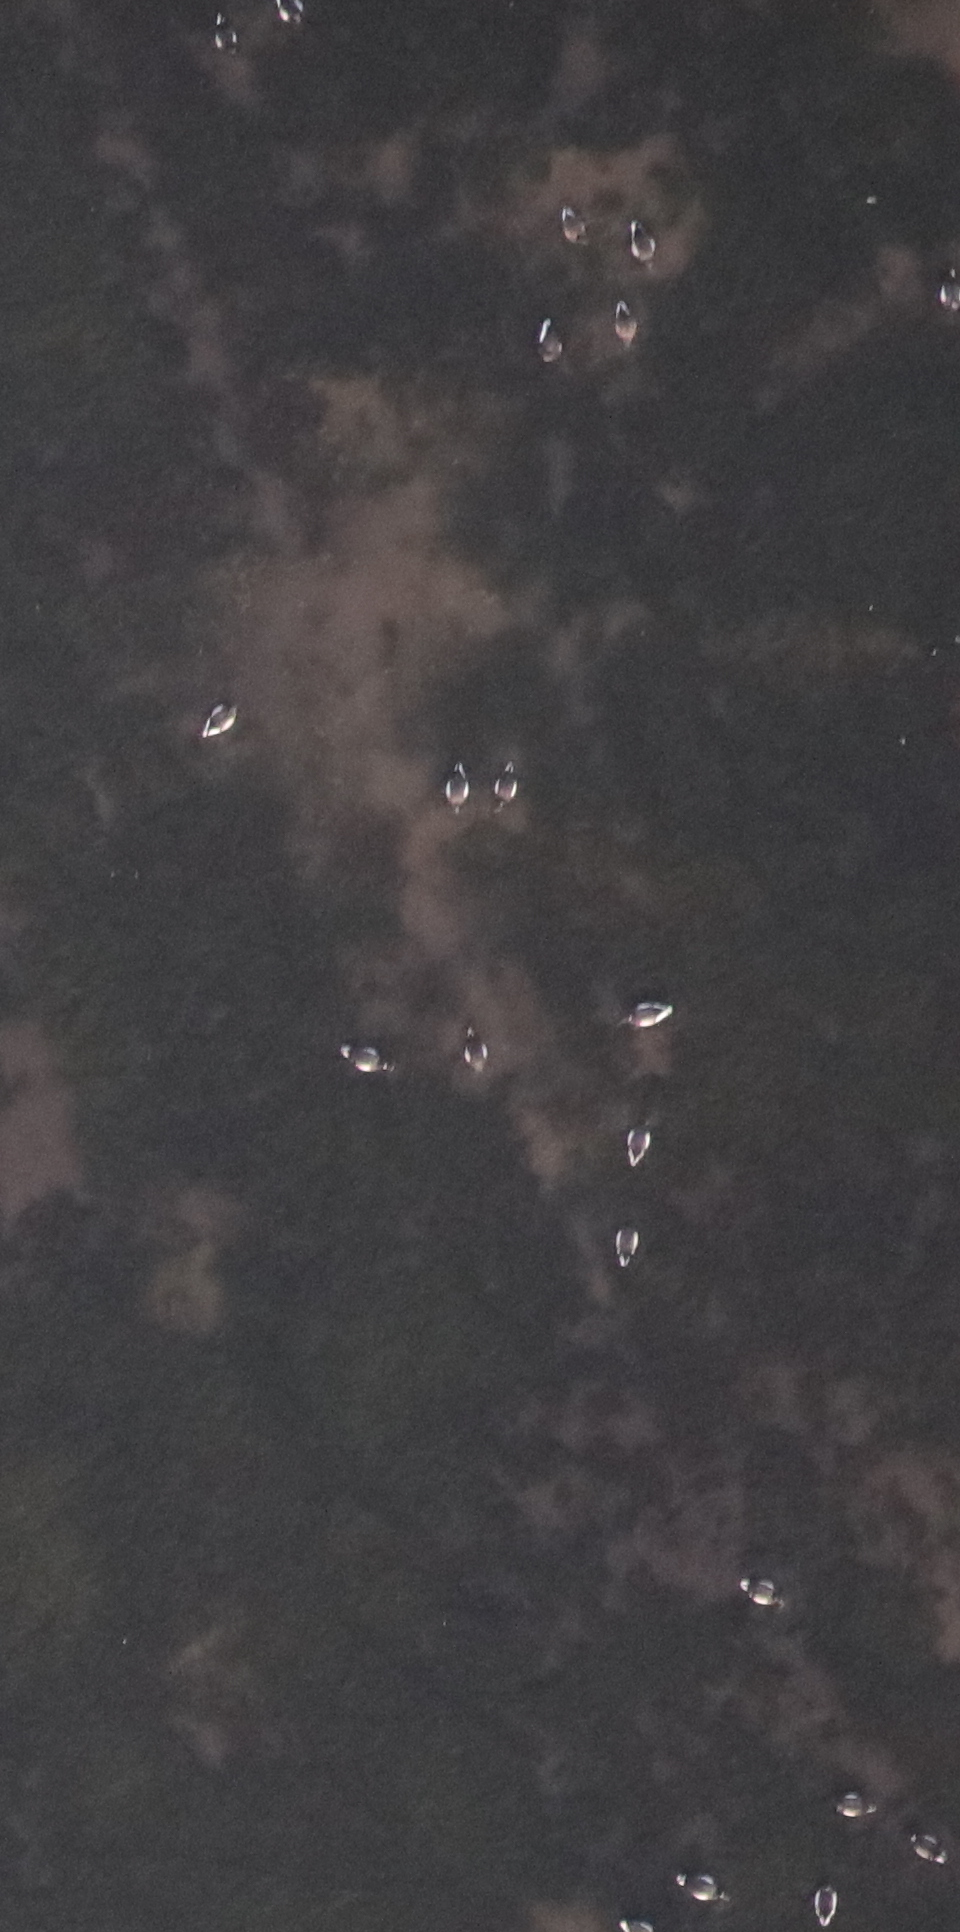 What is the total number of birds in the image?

19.